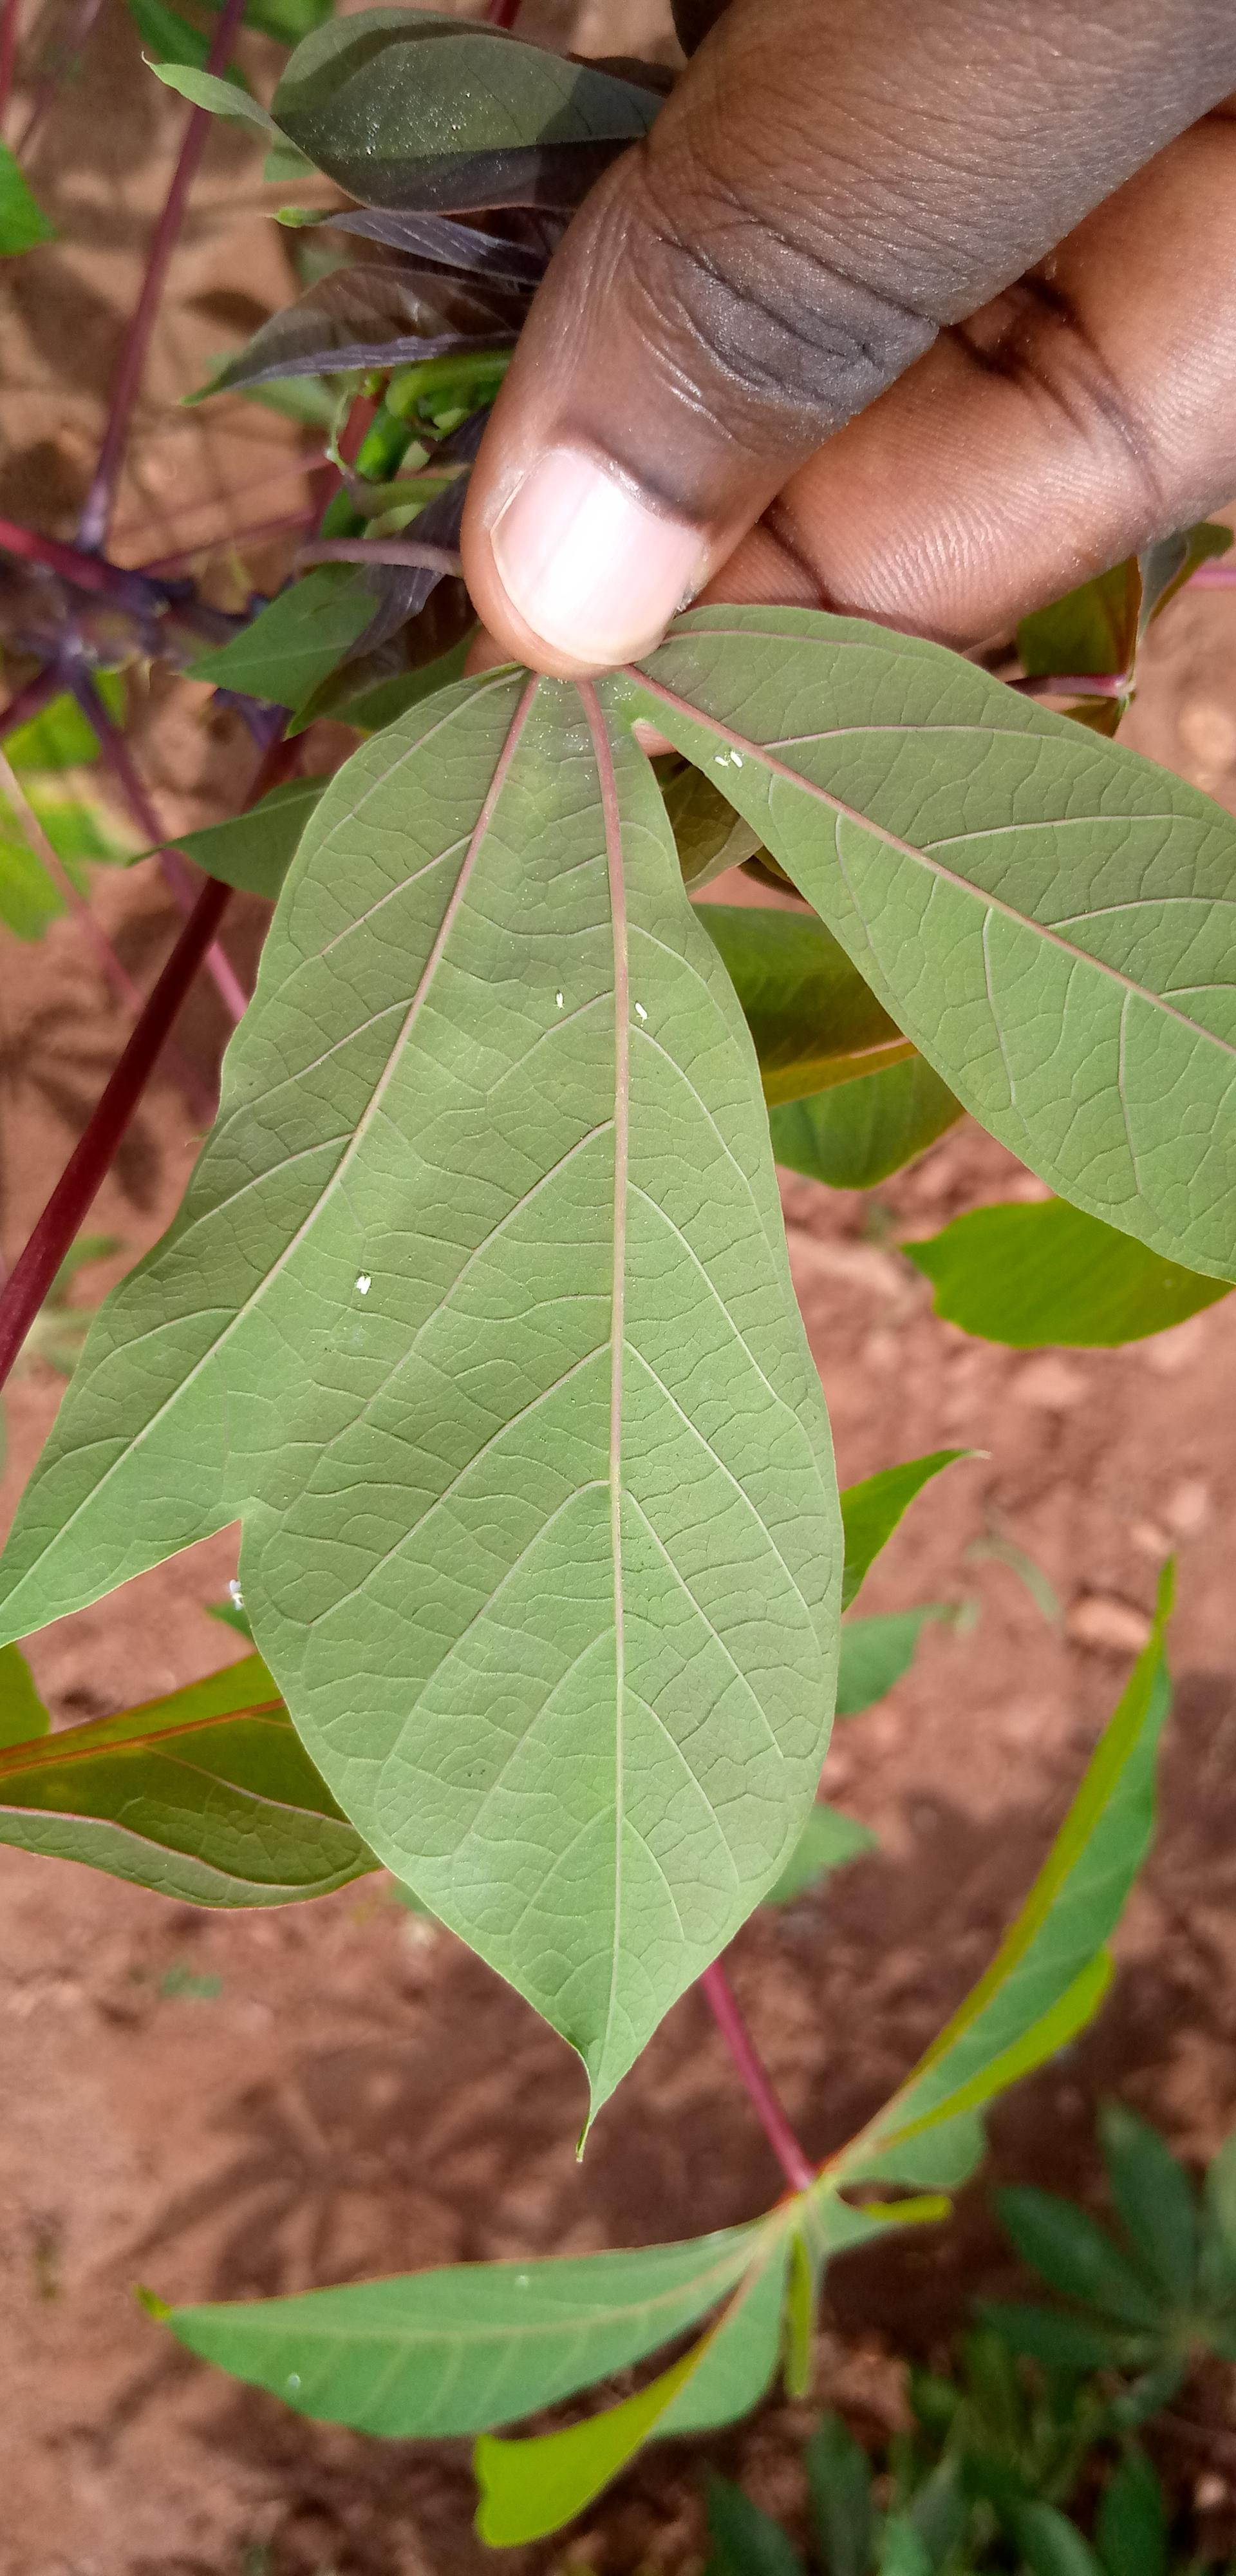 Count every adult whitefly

7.